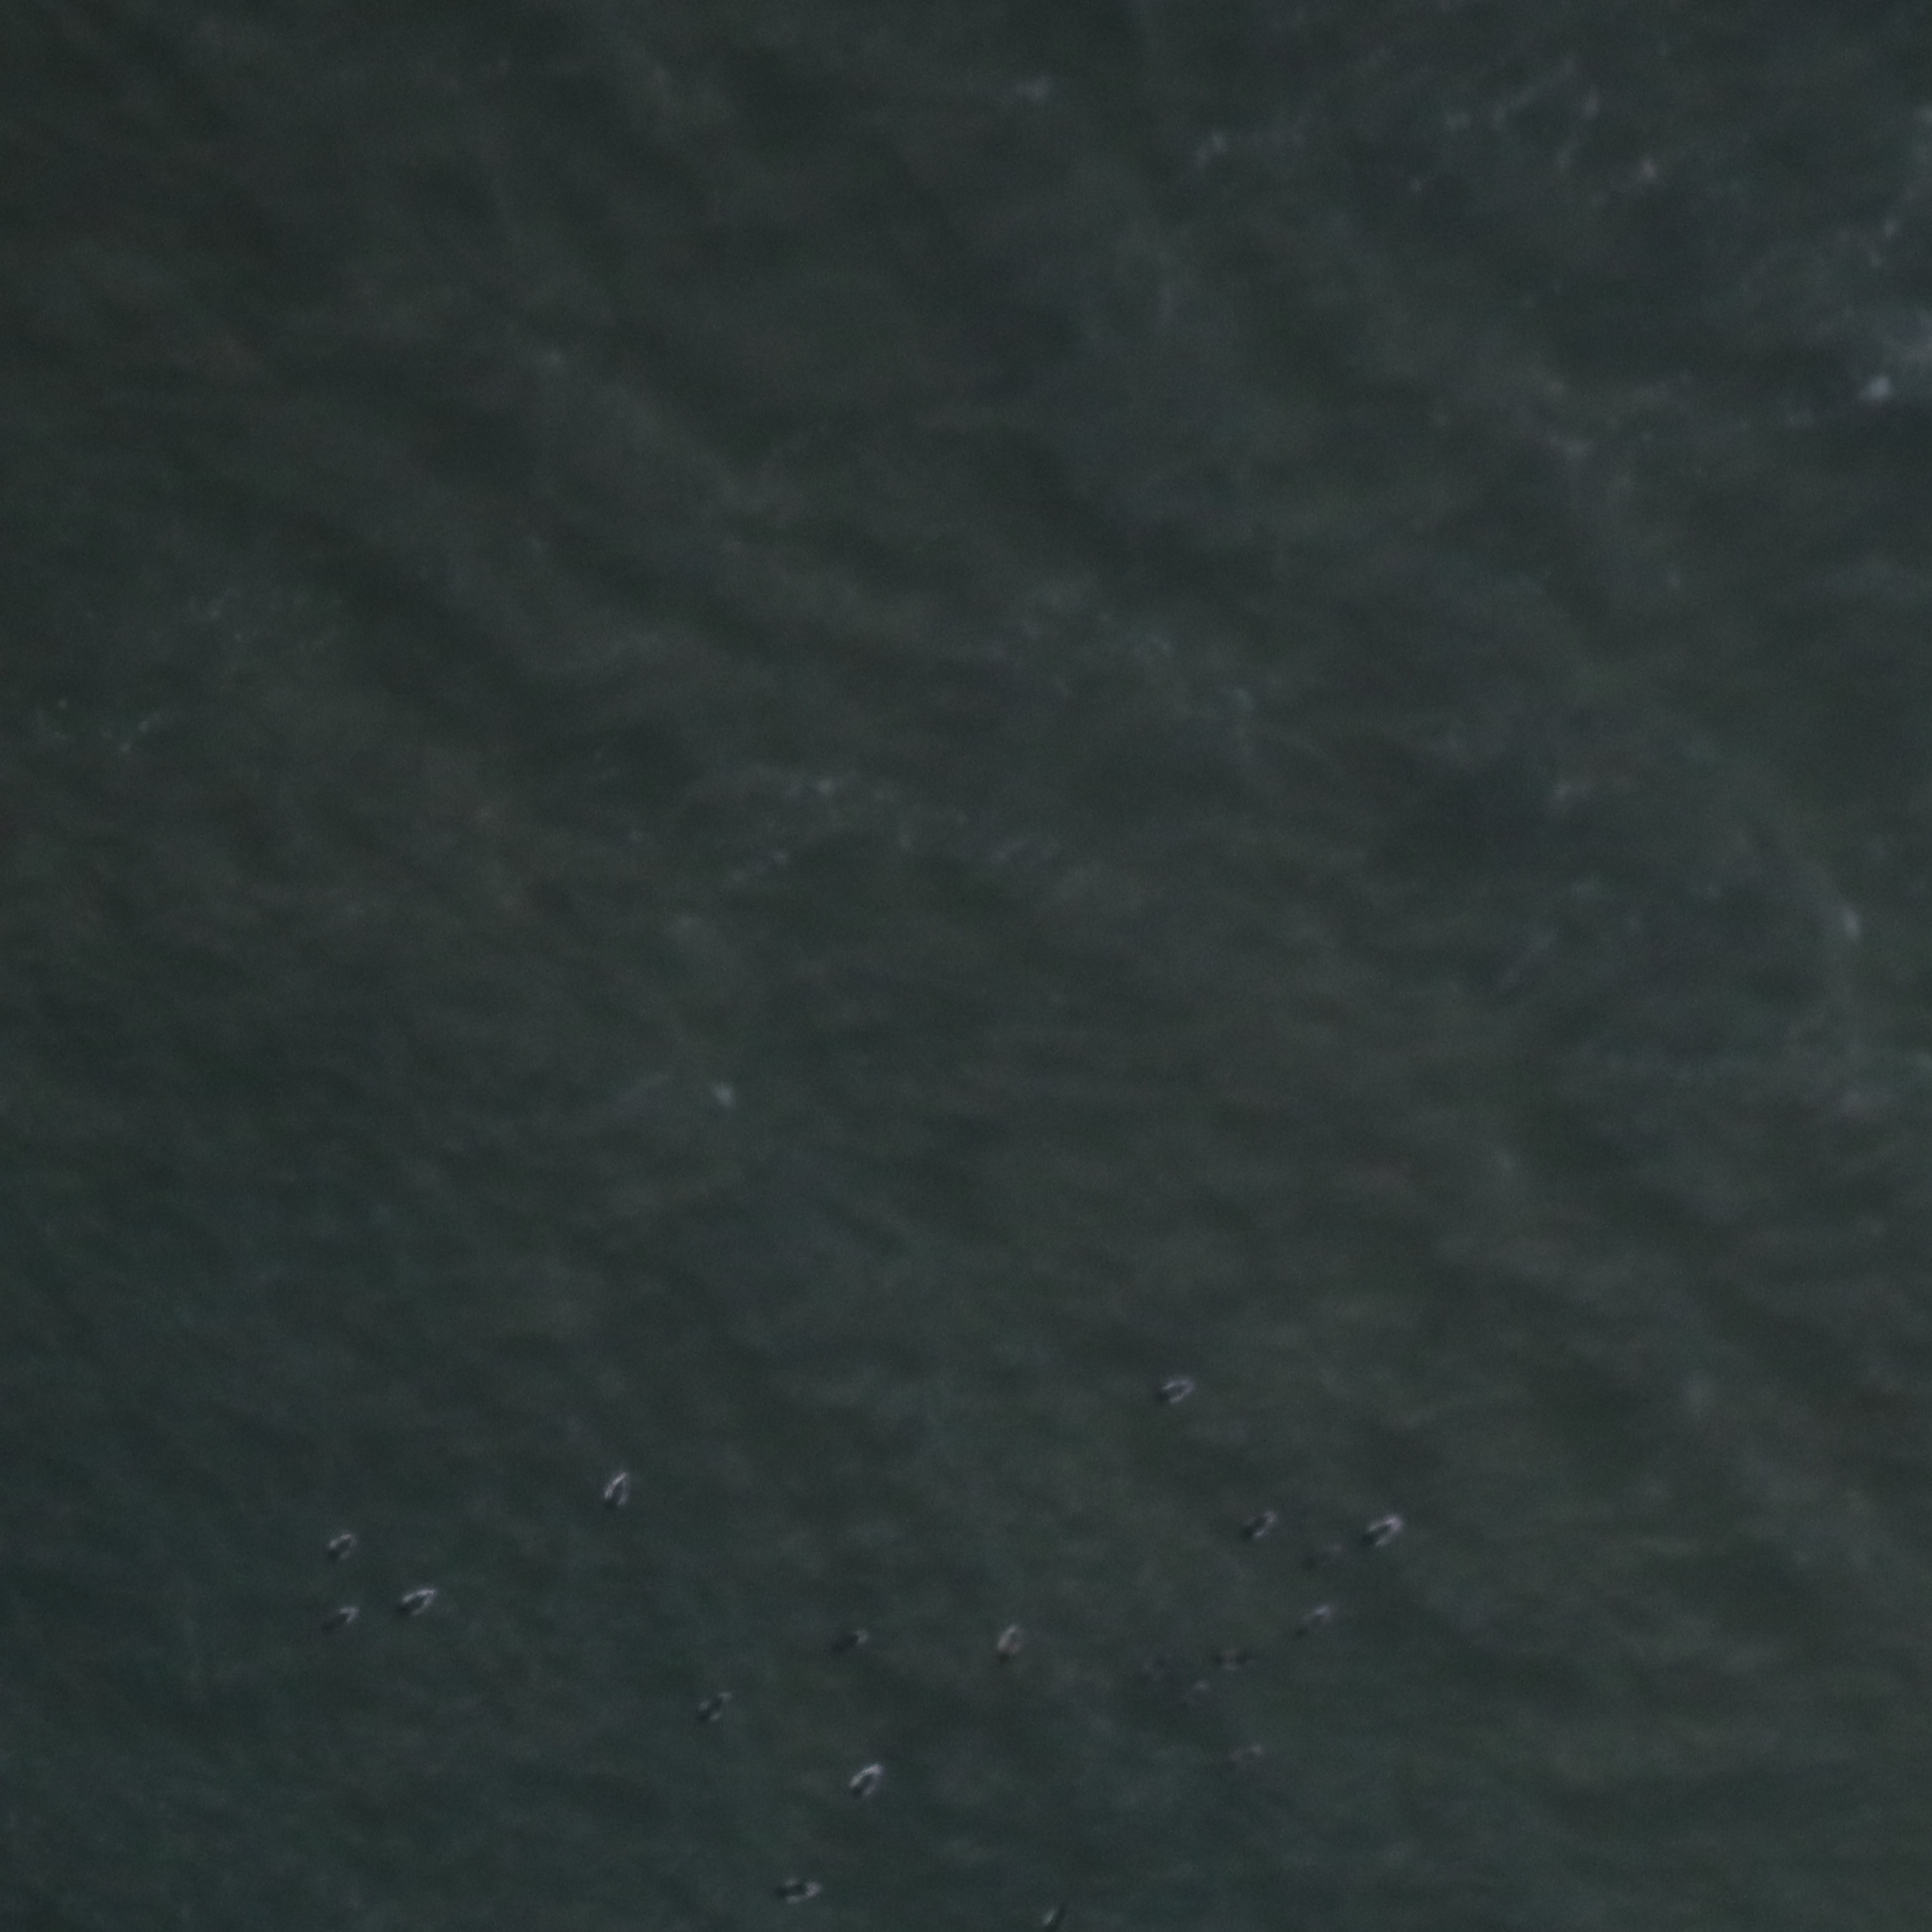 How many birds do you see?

19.